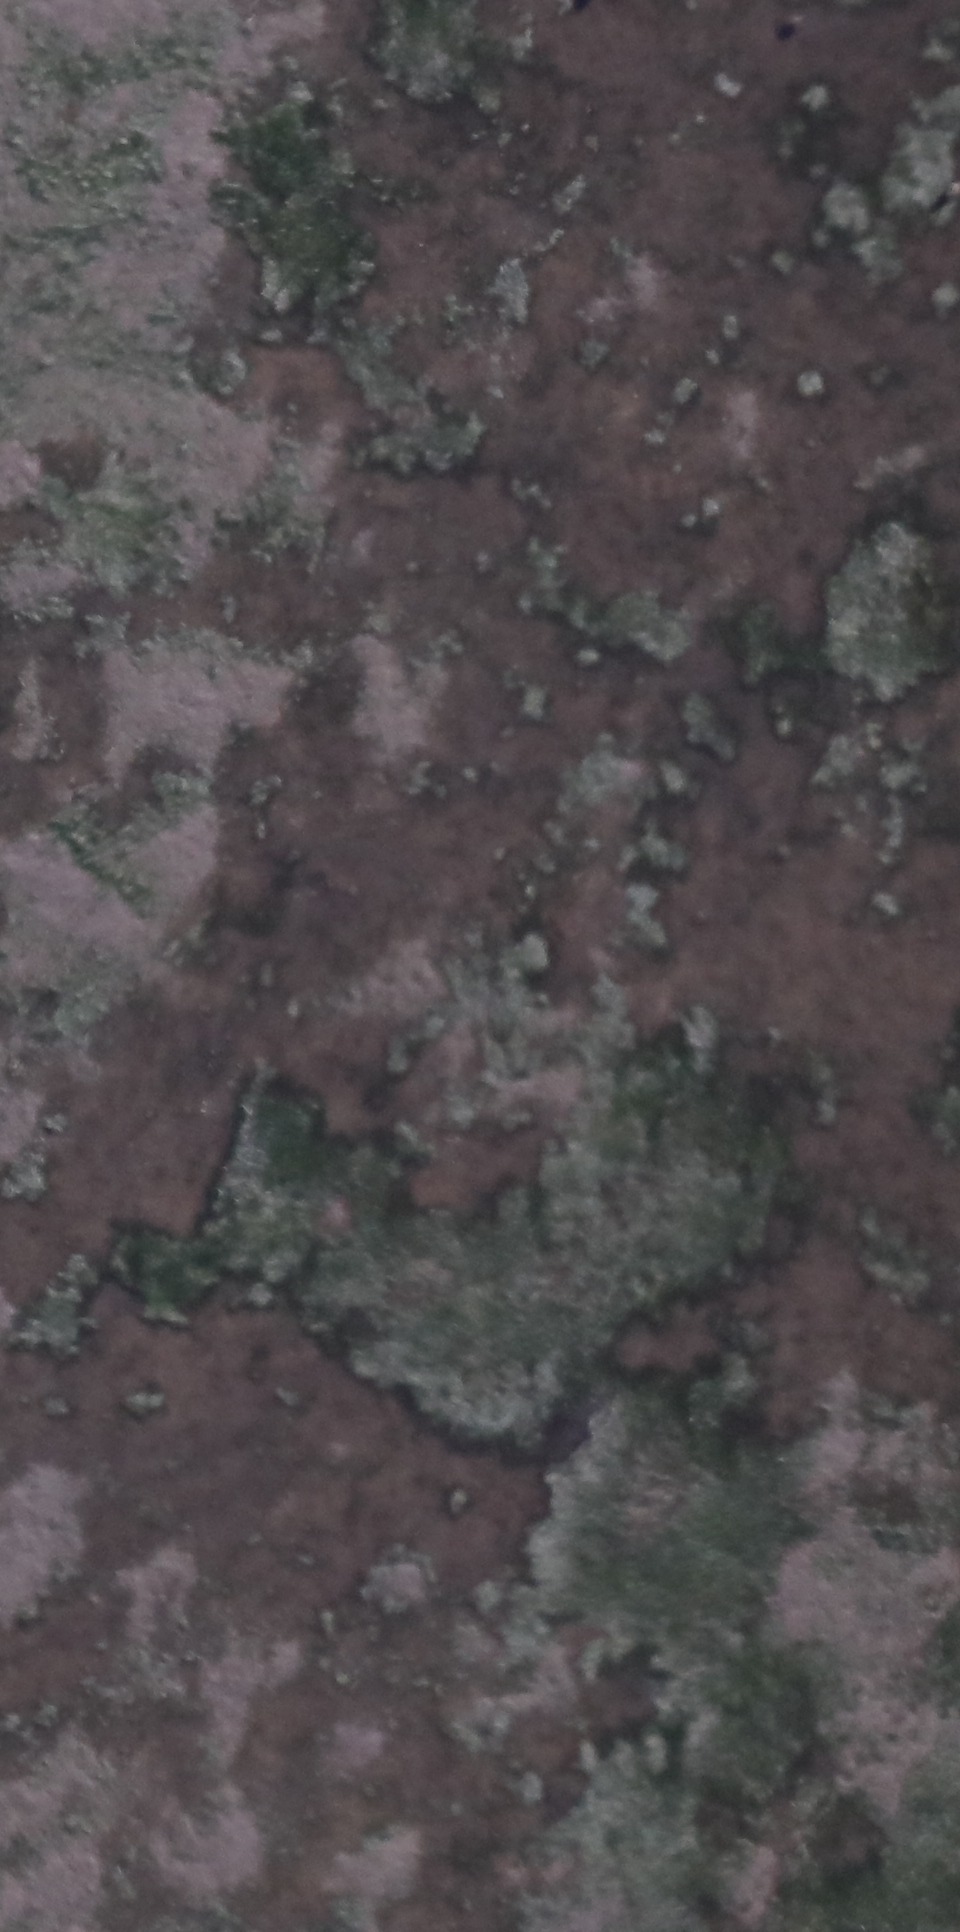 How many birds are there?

1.